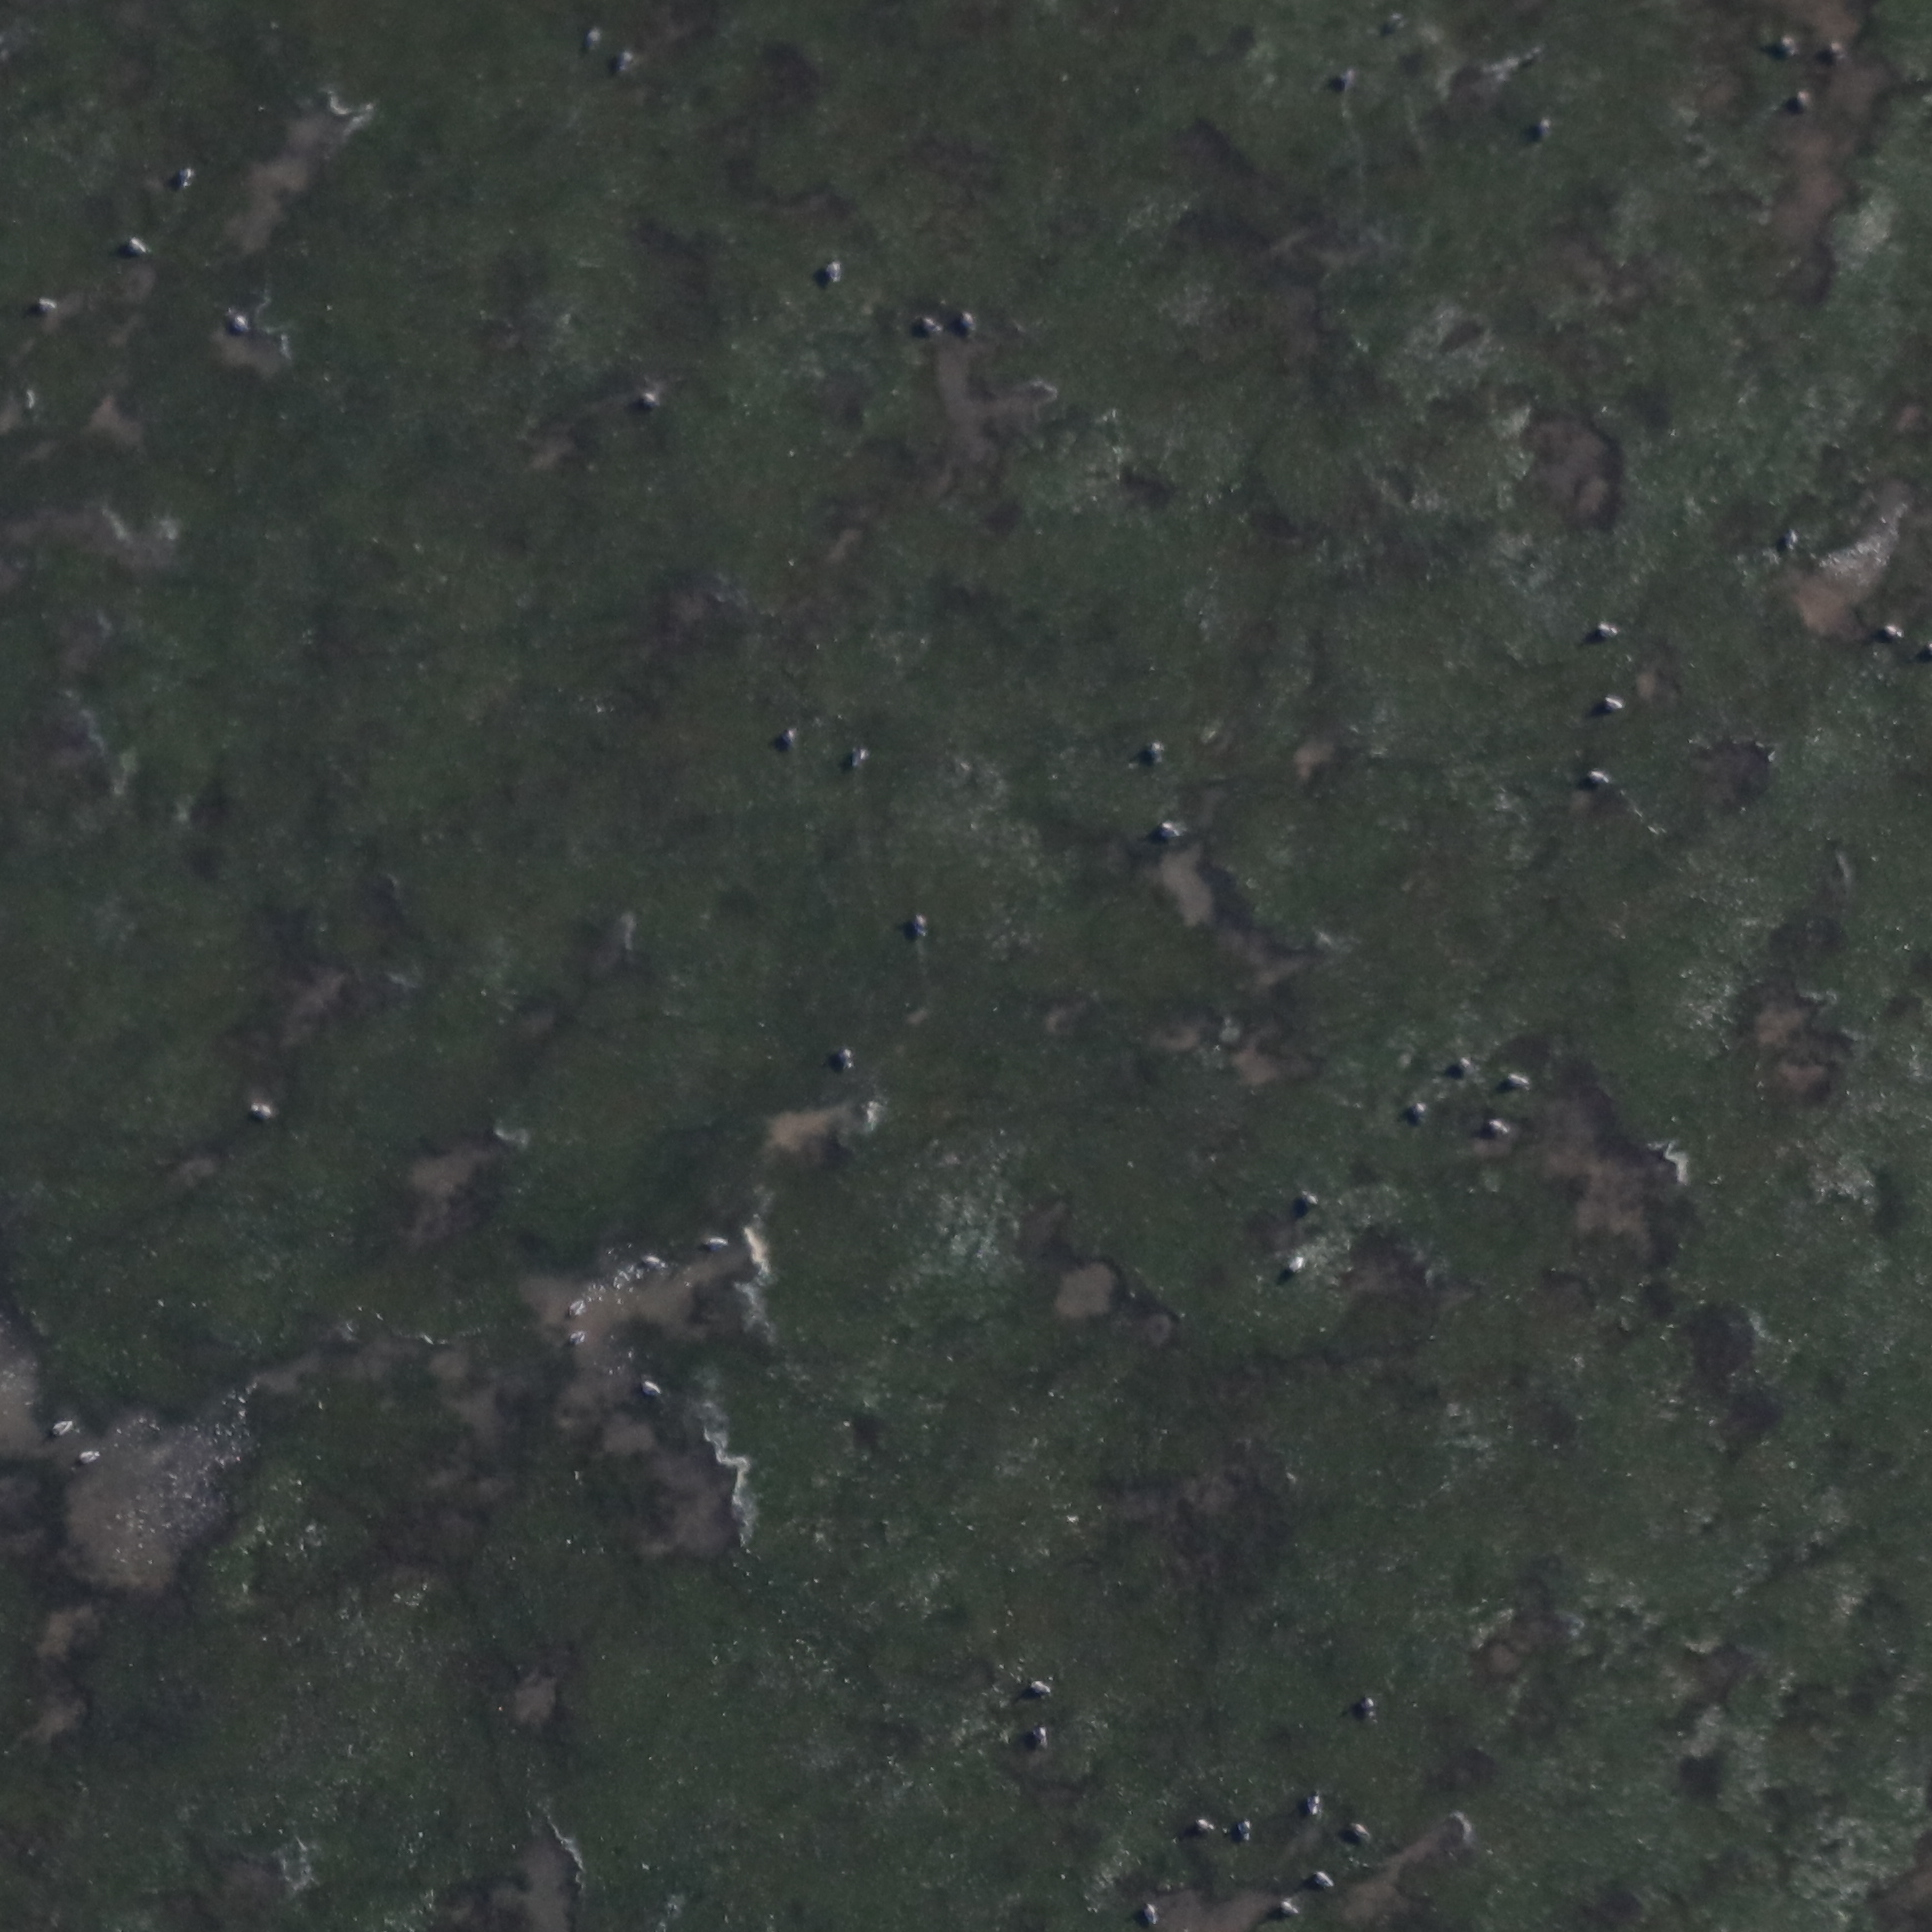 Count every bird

51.